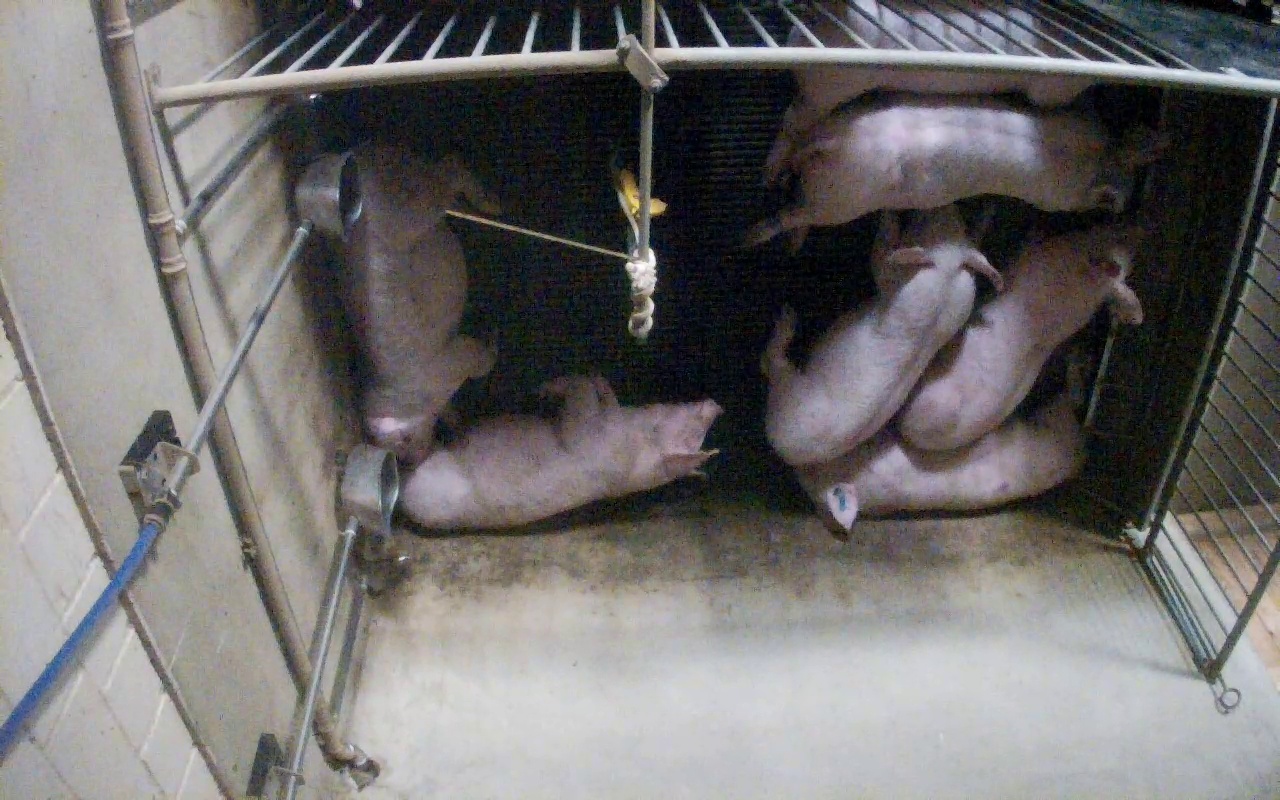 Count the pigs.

7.